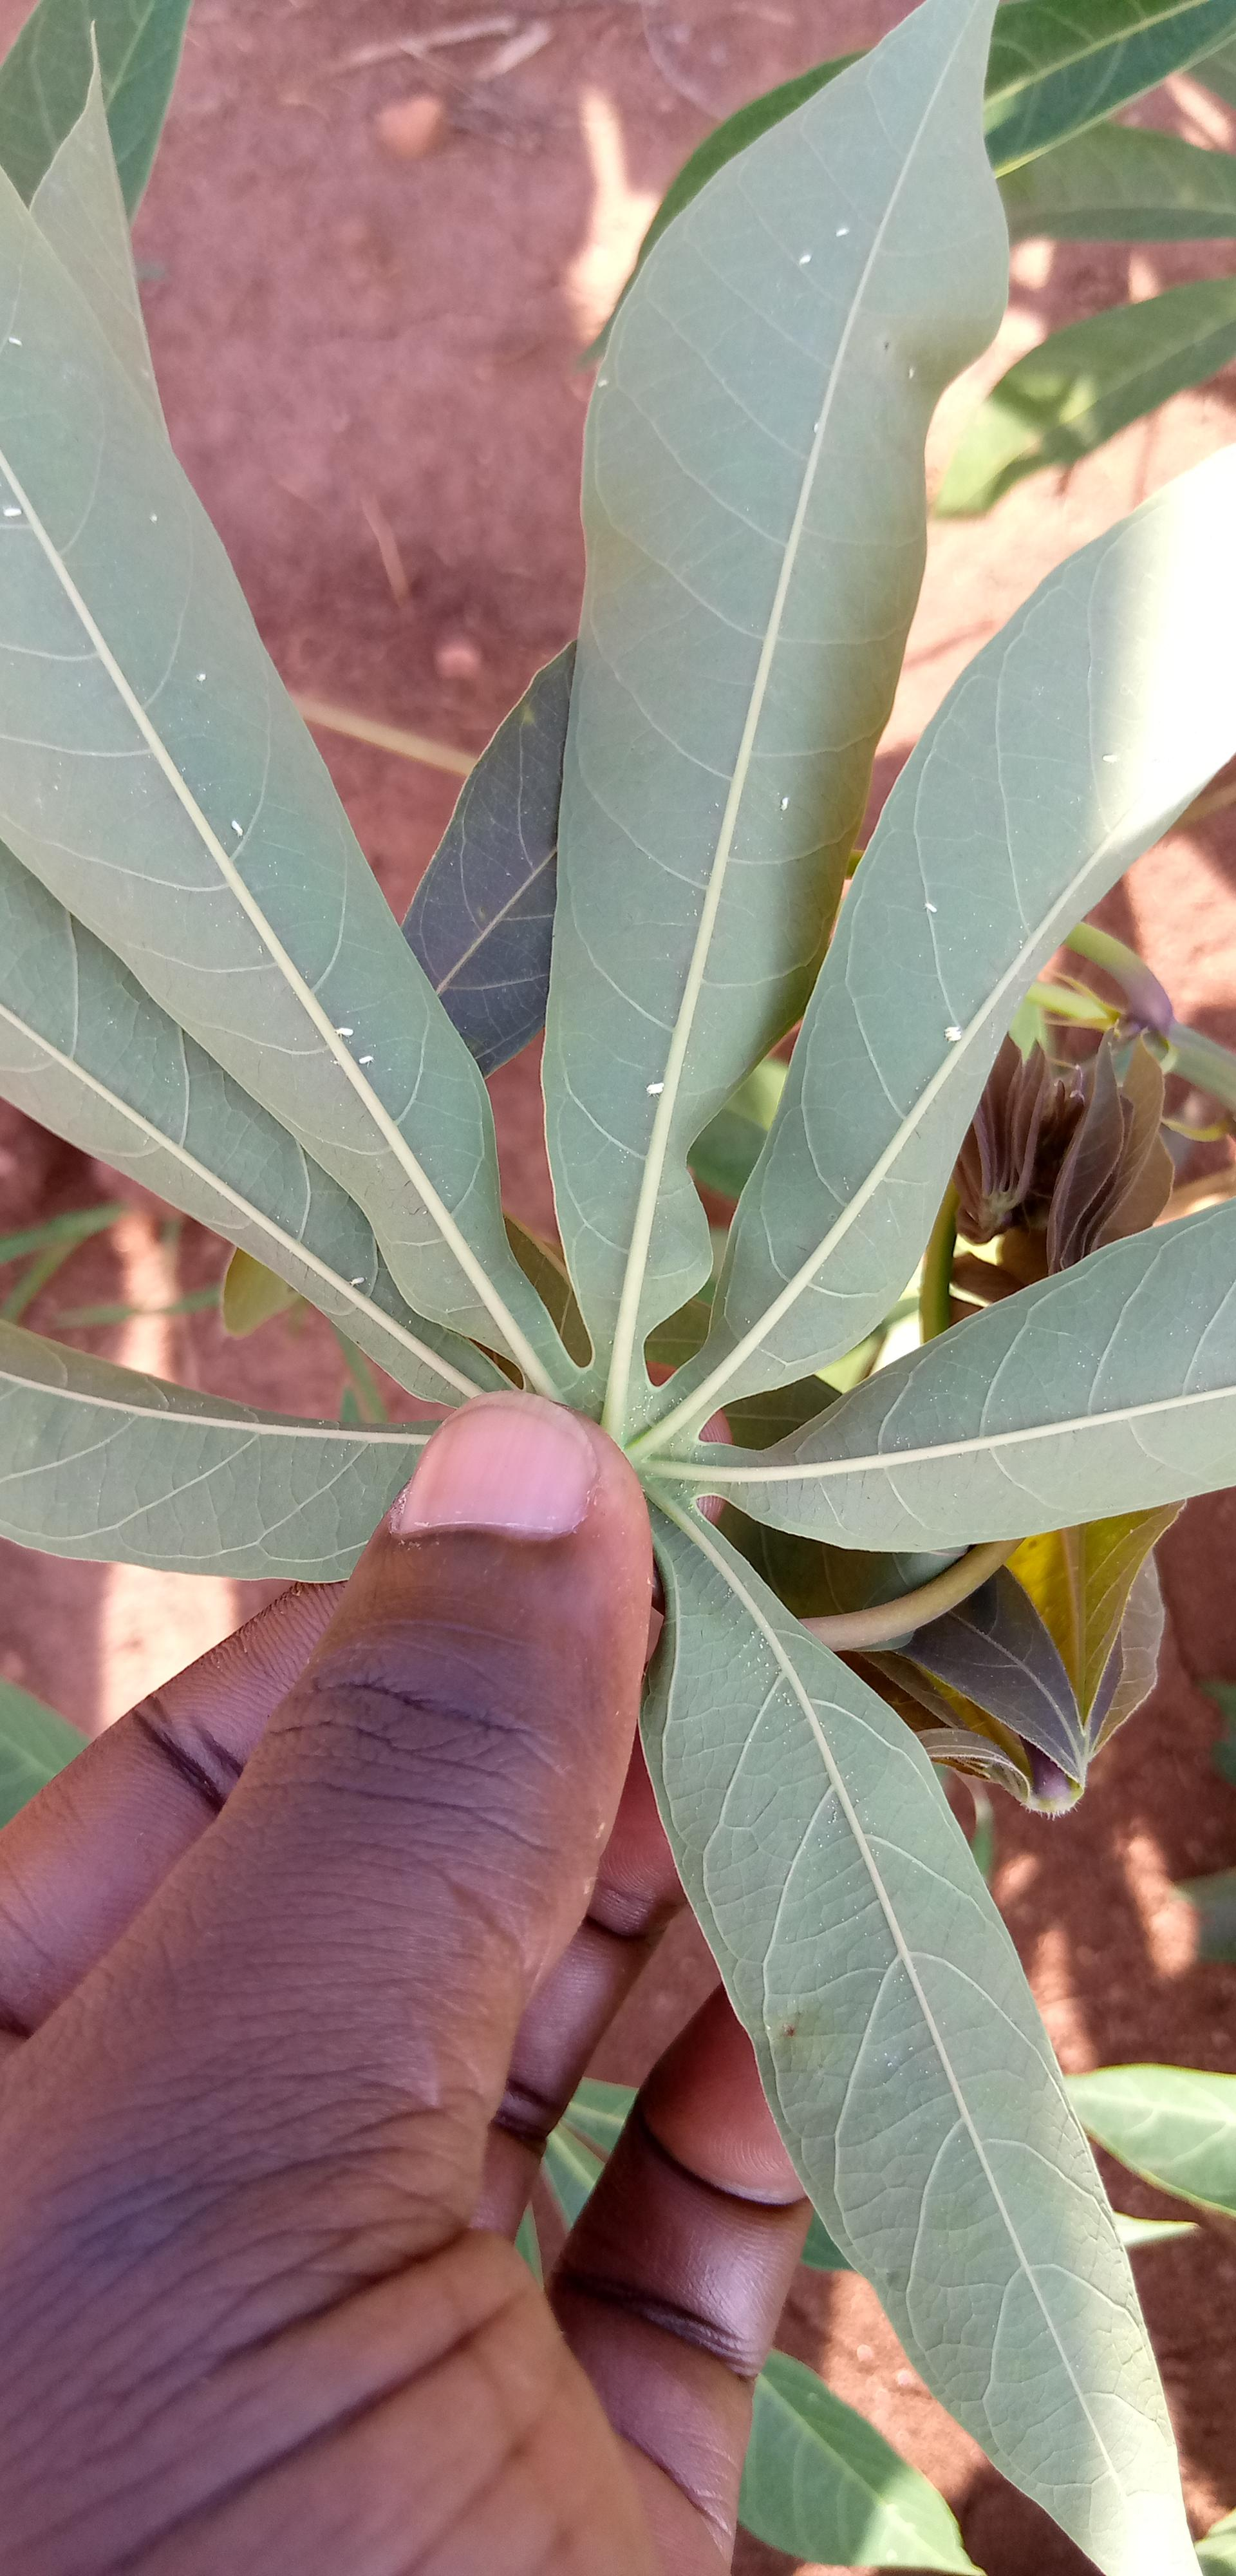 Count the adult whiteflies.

15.